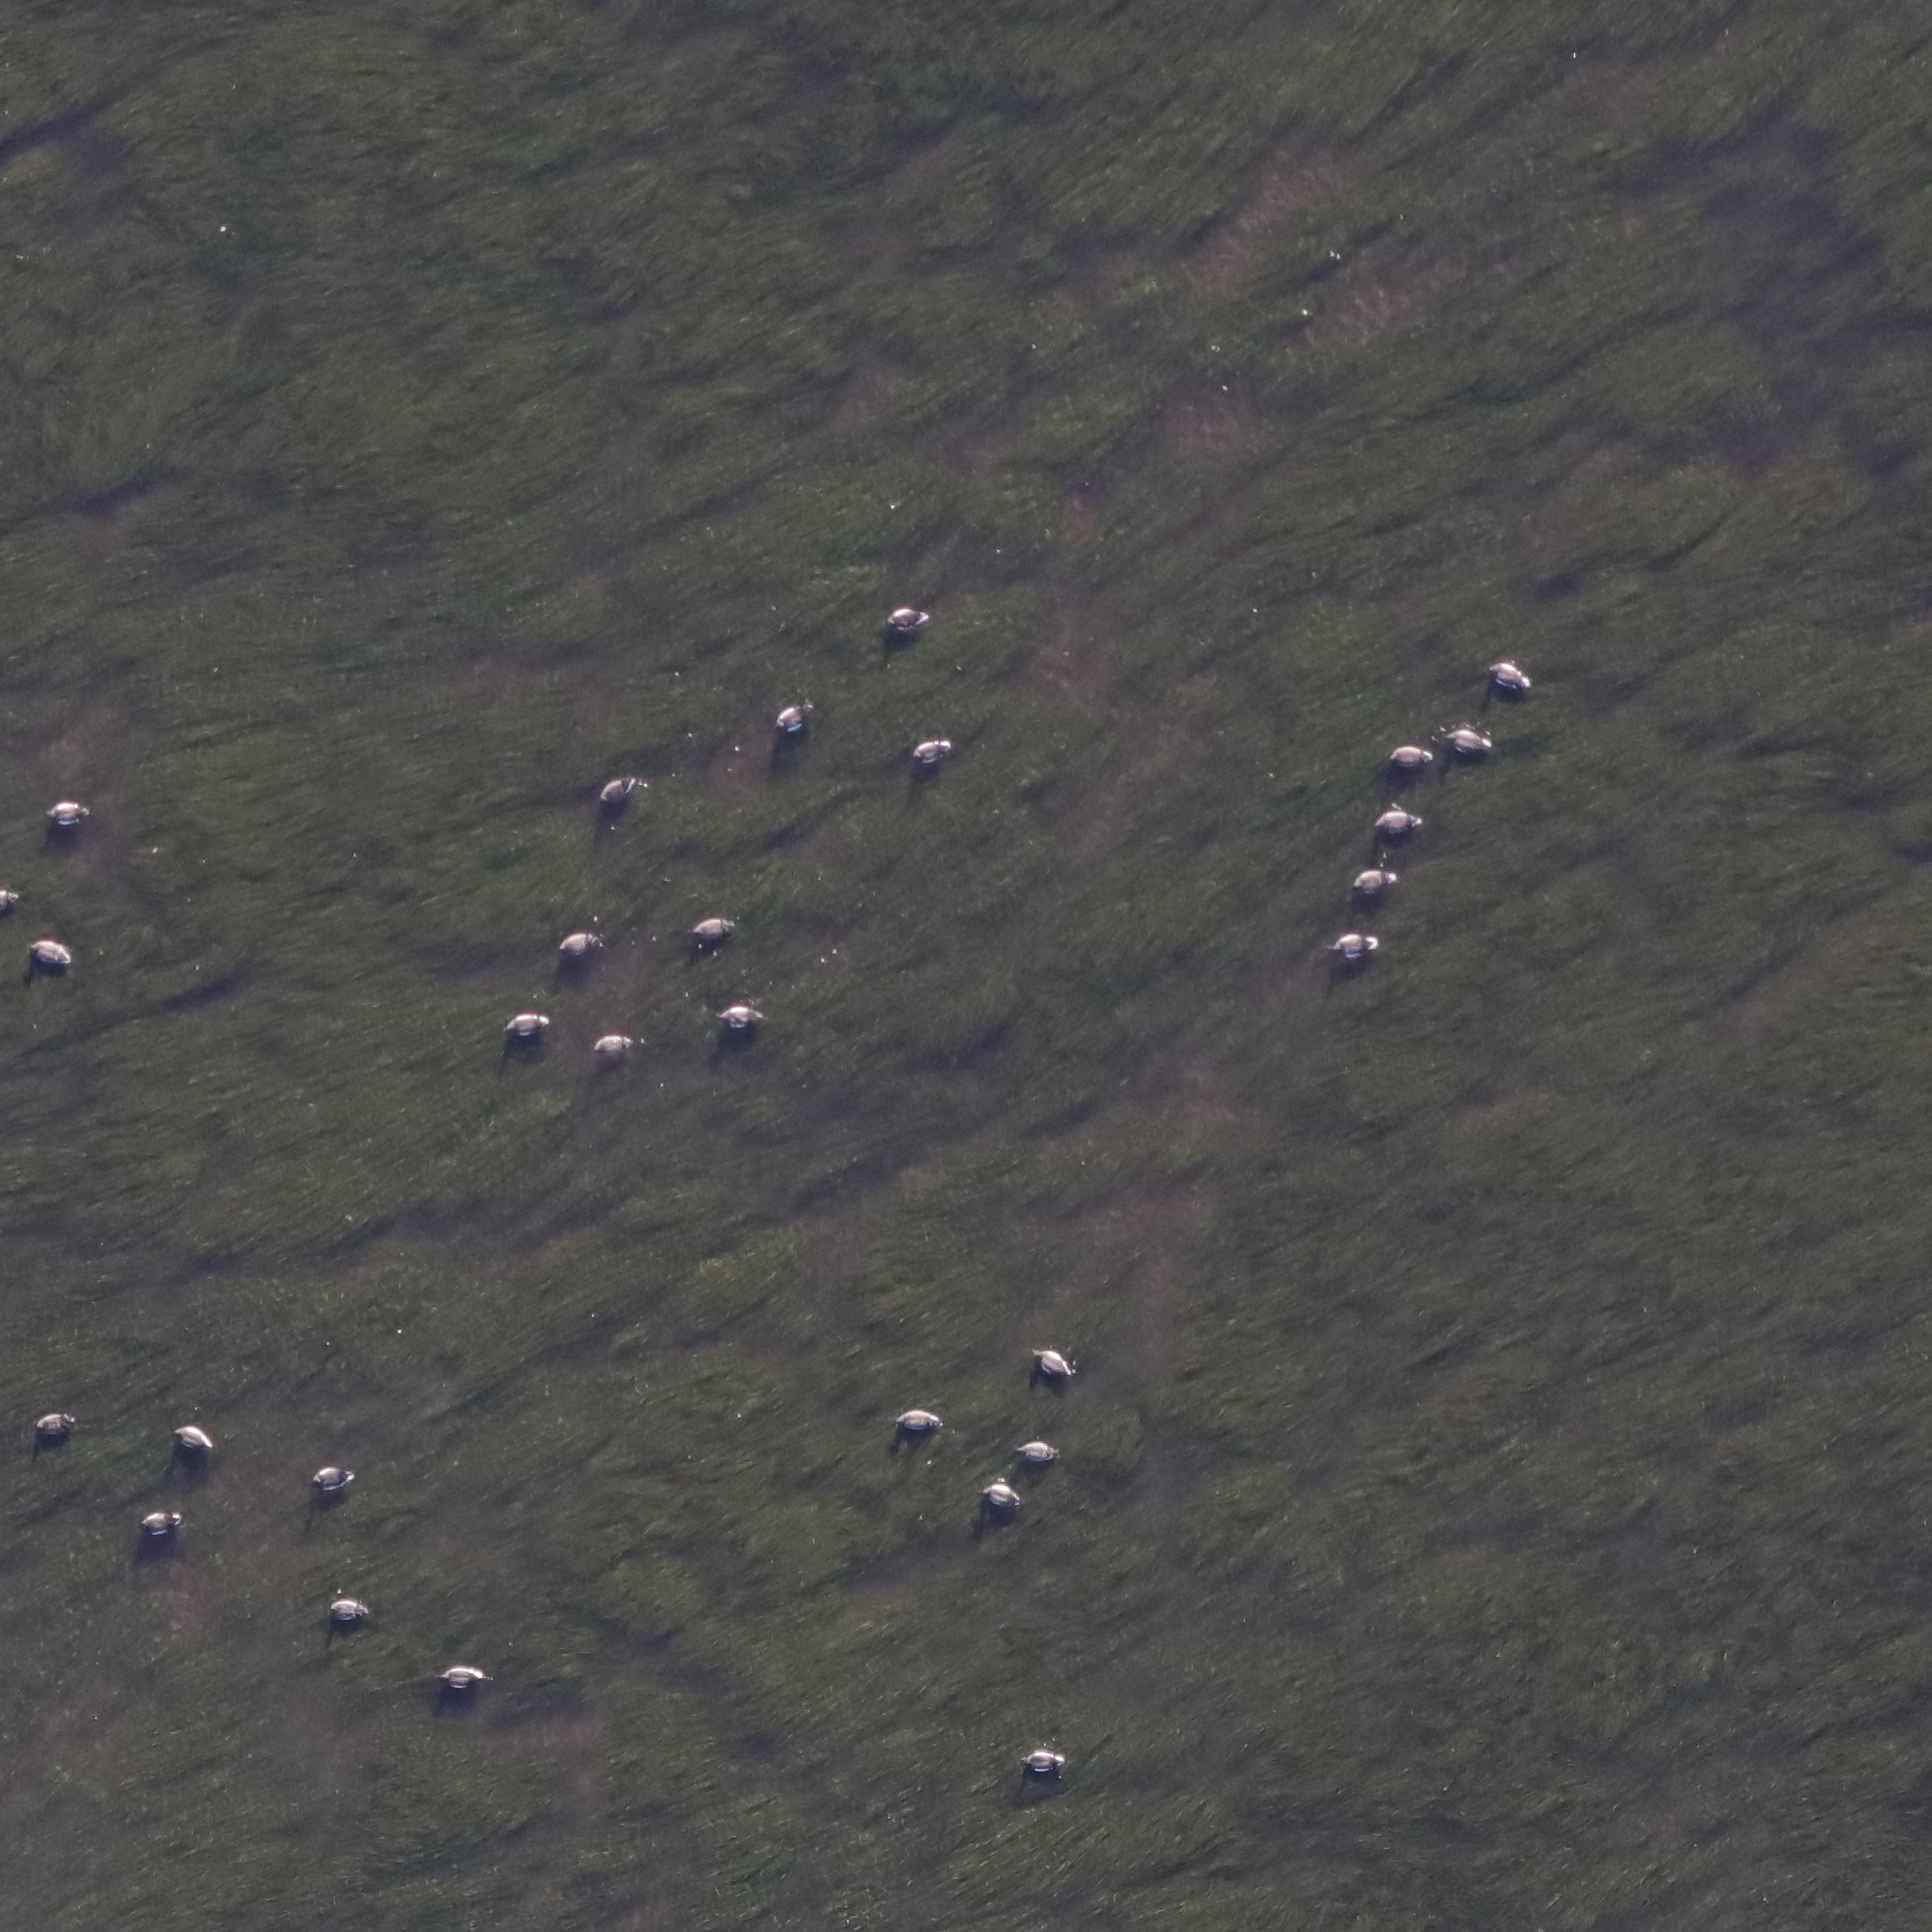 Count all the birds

28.